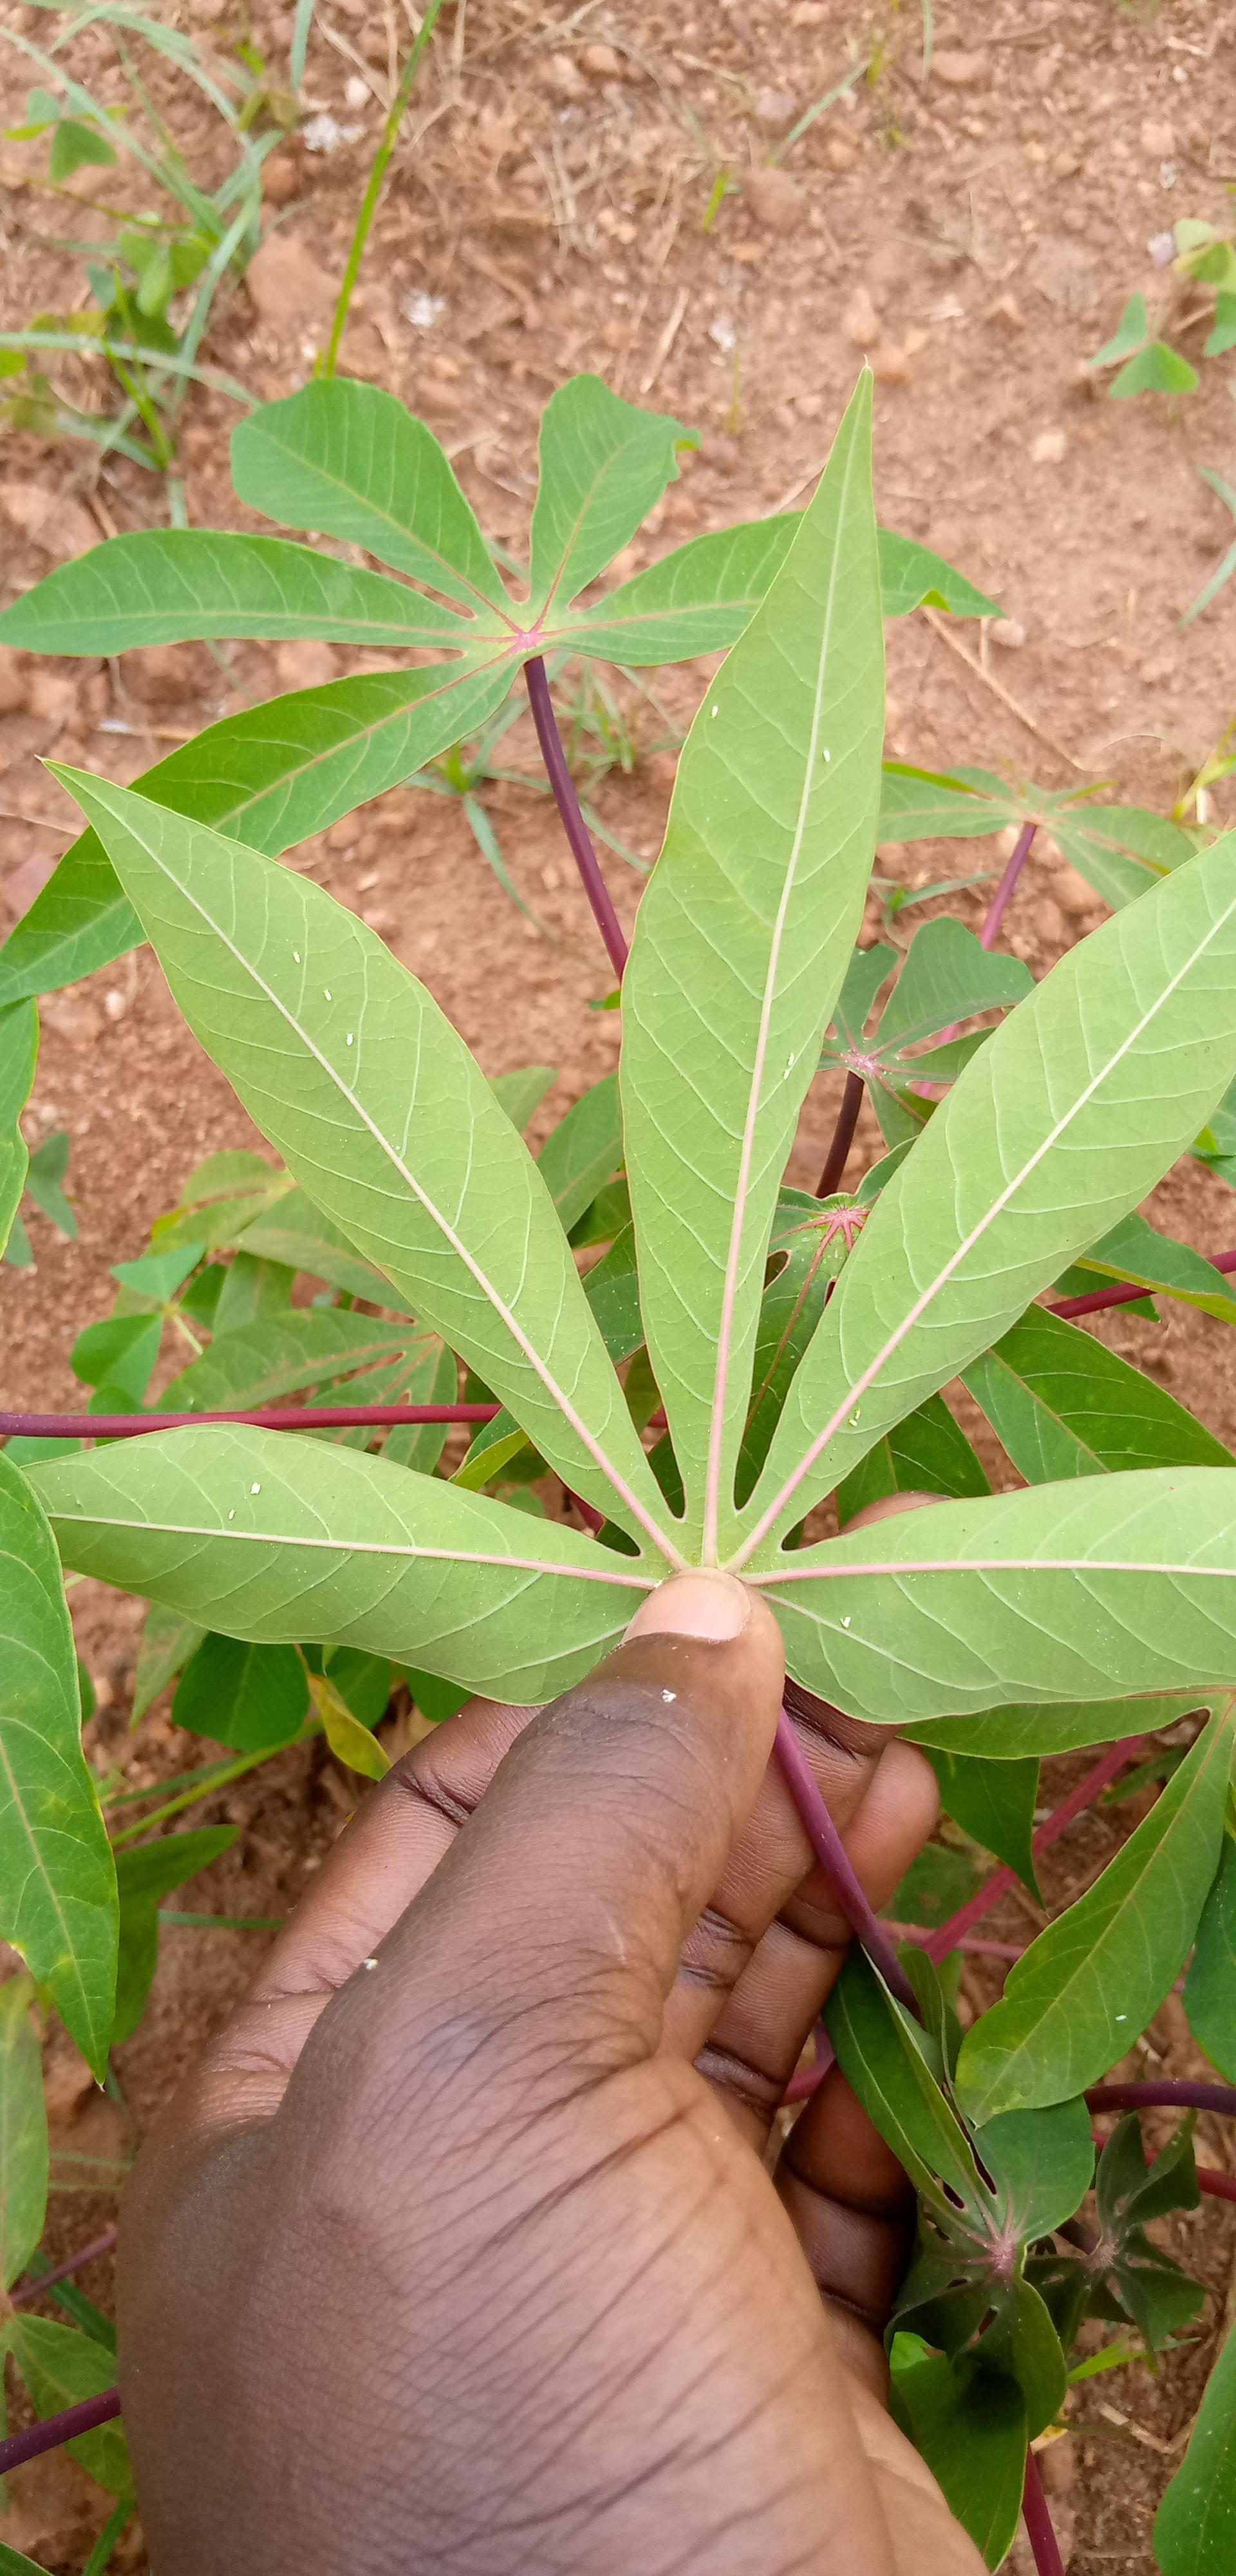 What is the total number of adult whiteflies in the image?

14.